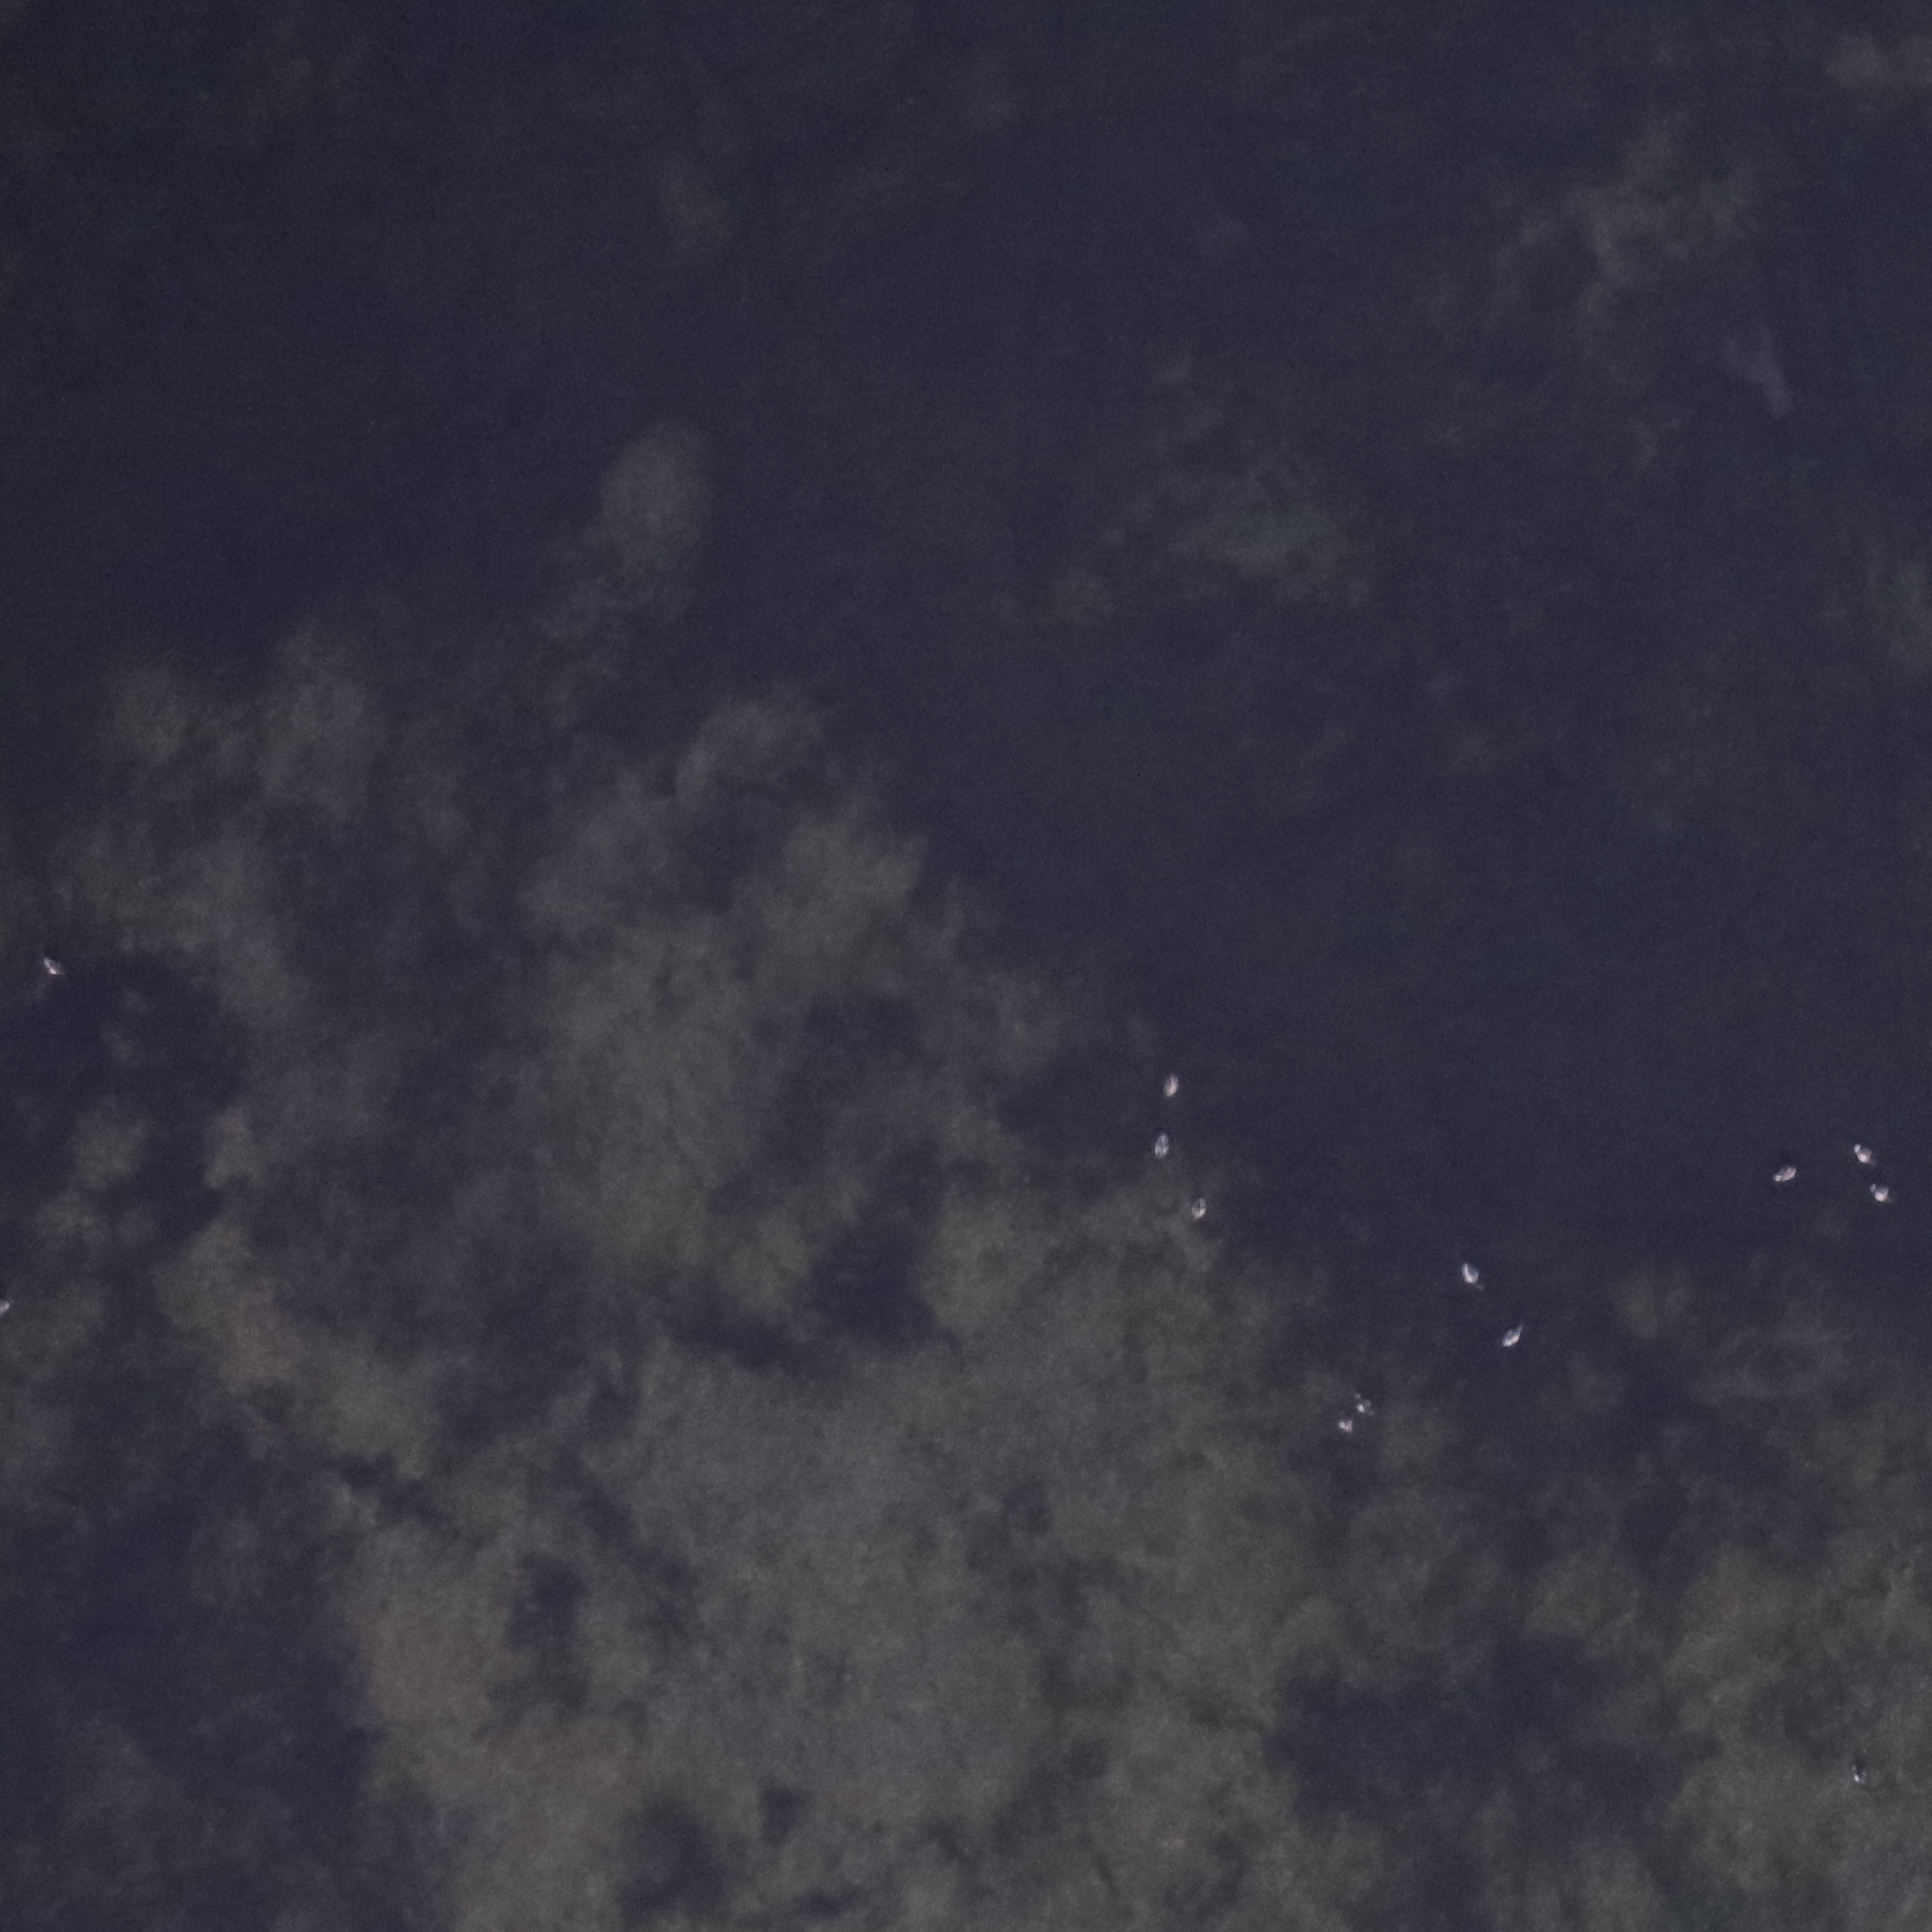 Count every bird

12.